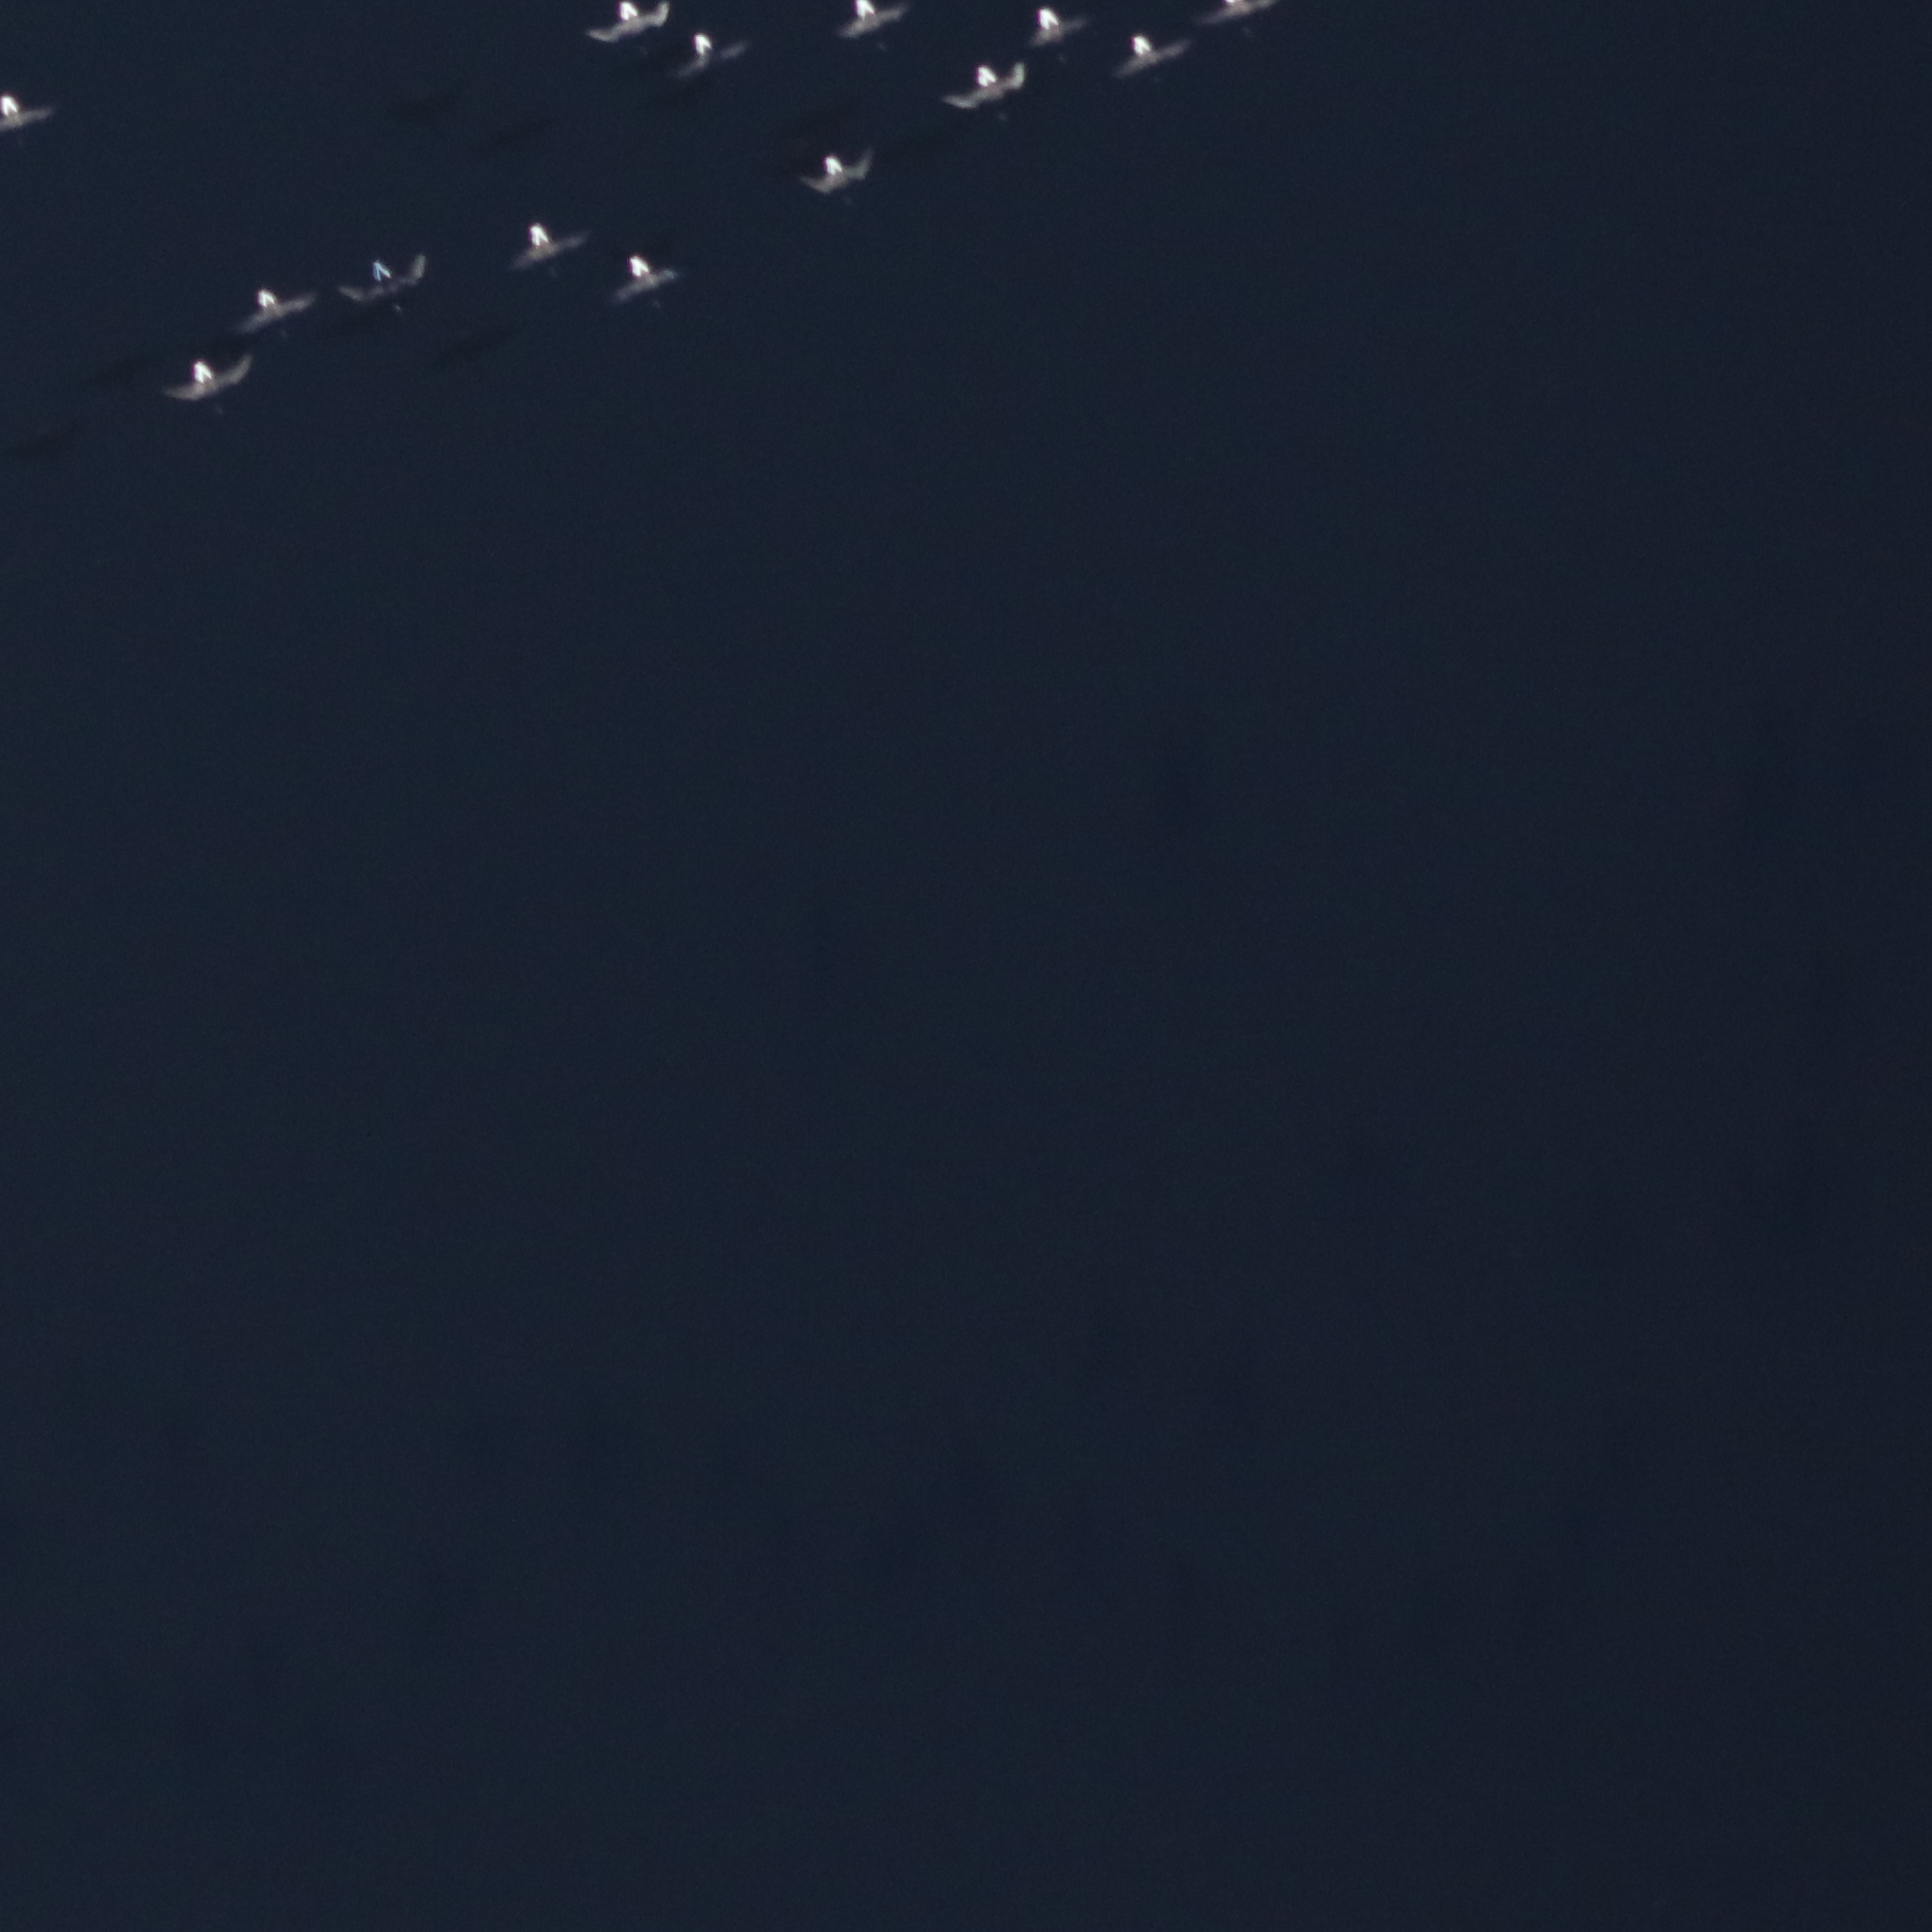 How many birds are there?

14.